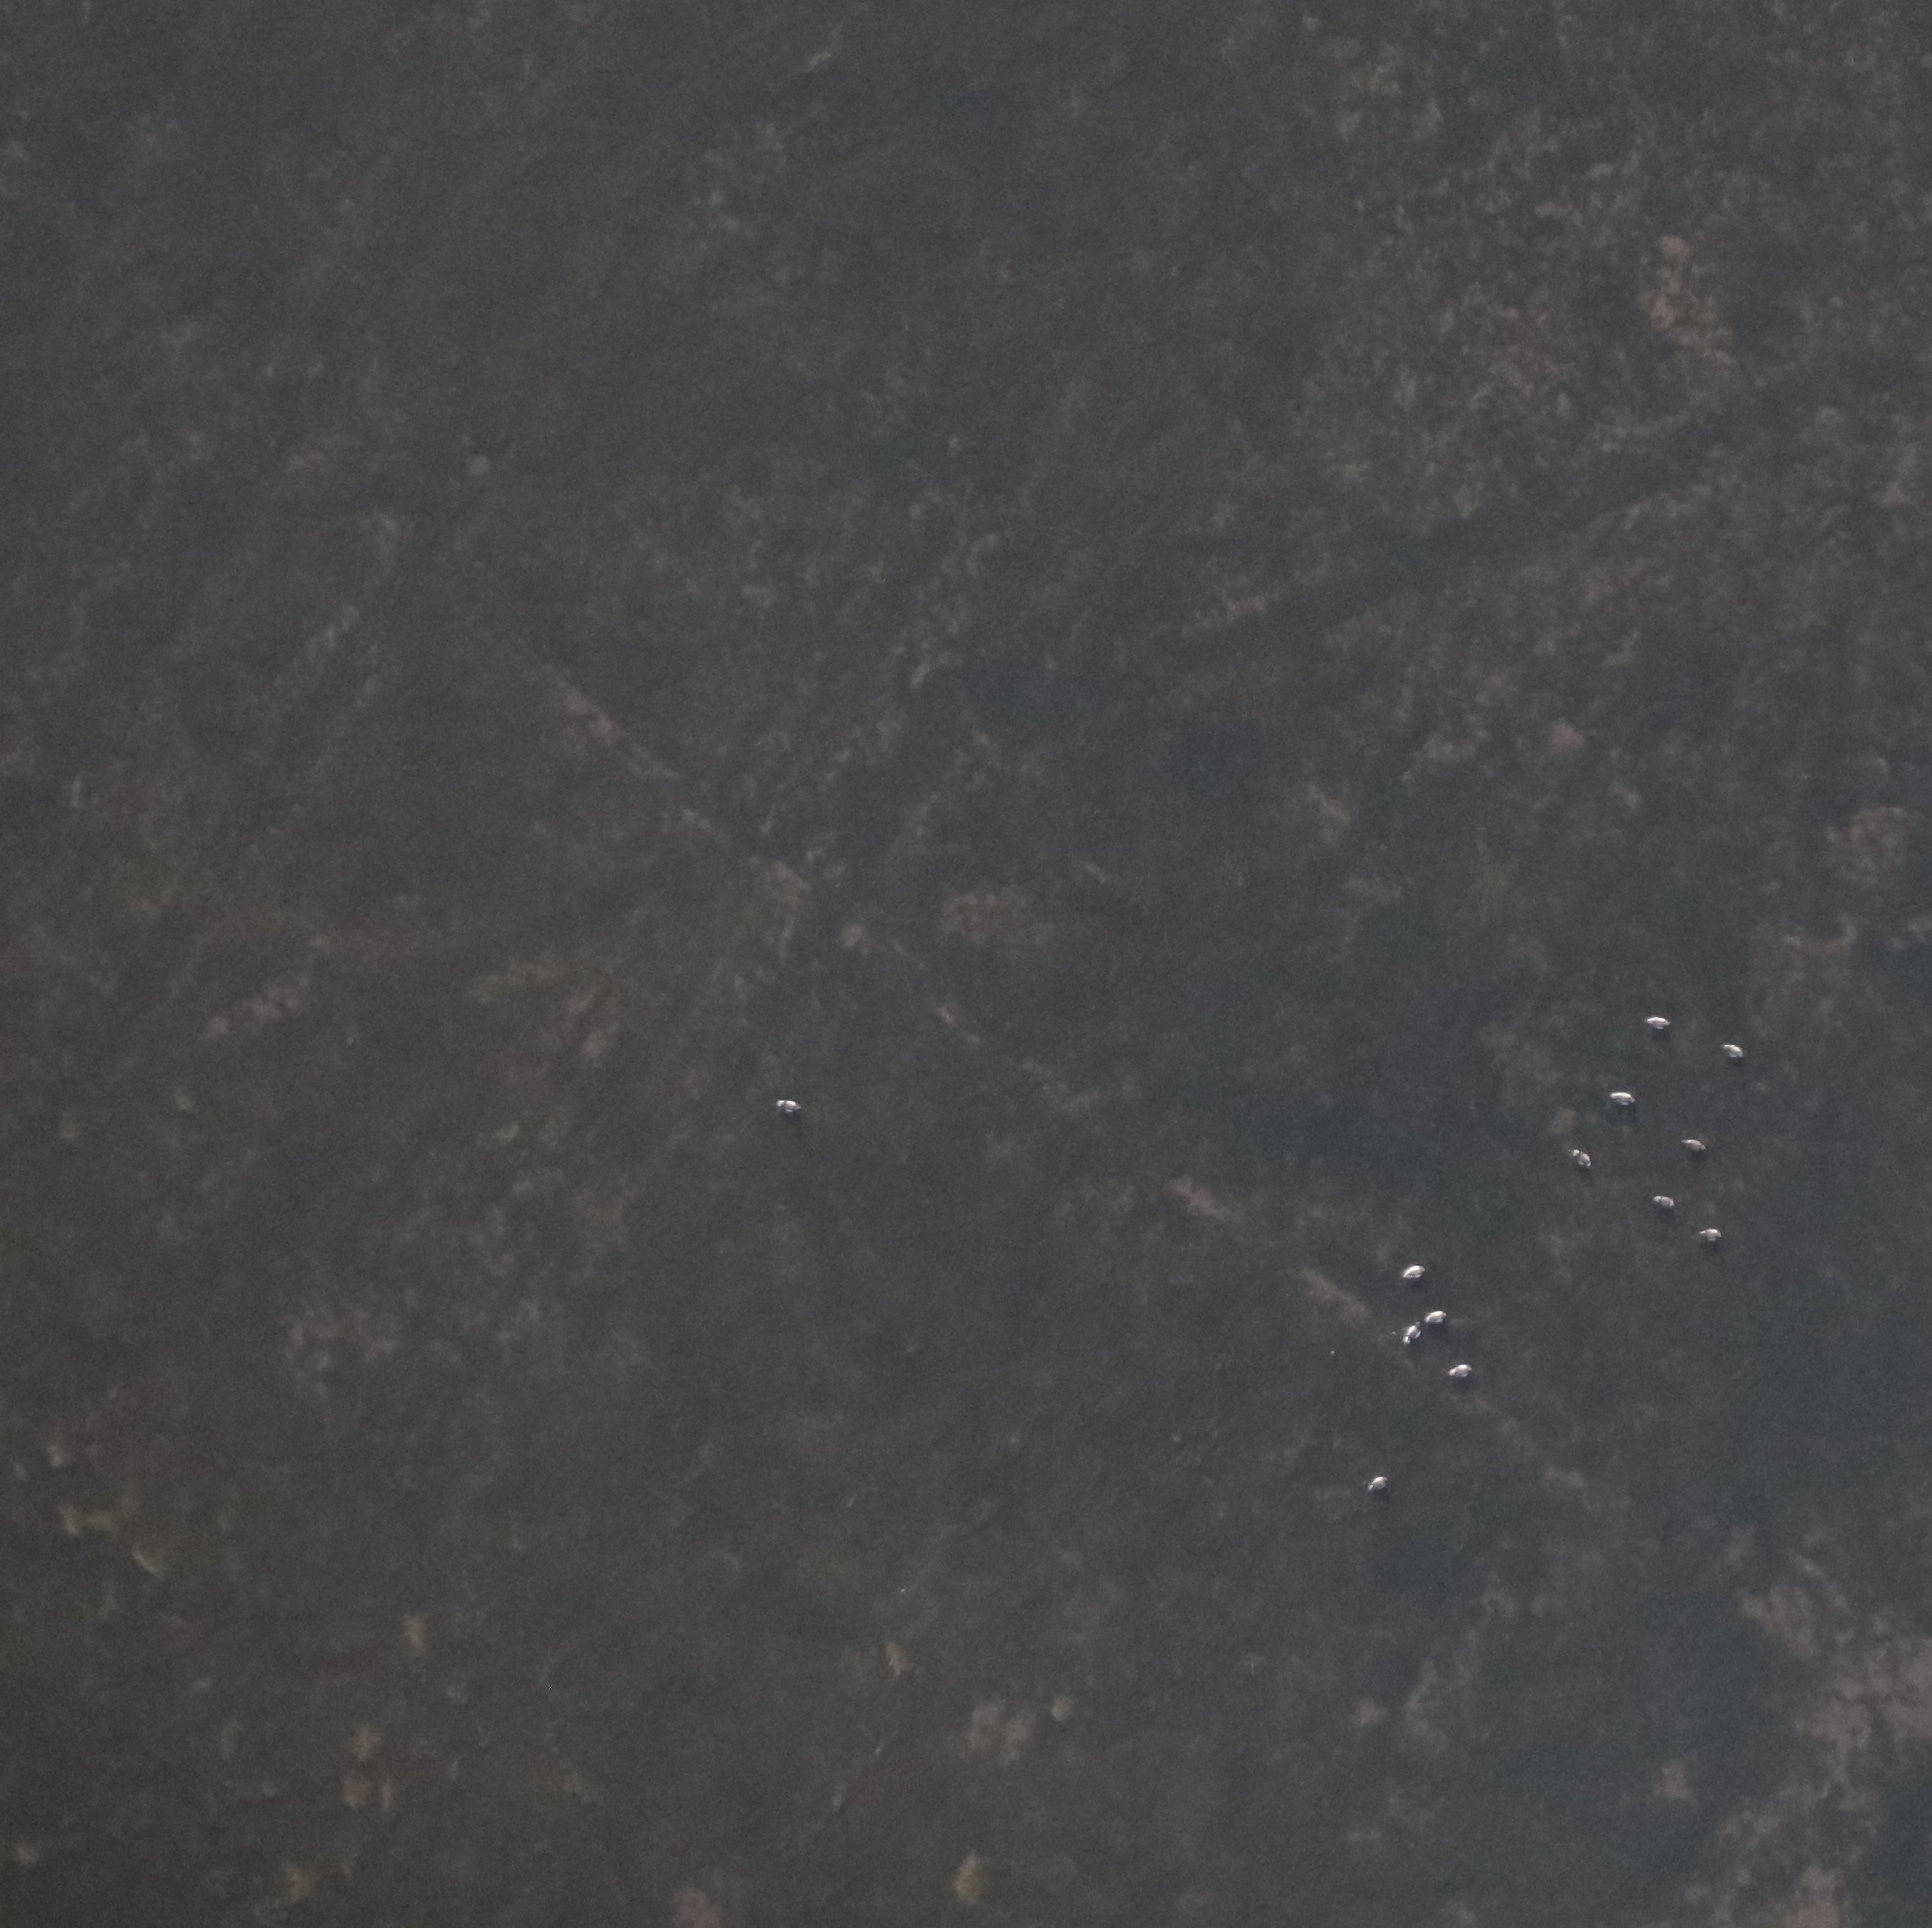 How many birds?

13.